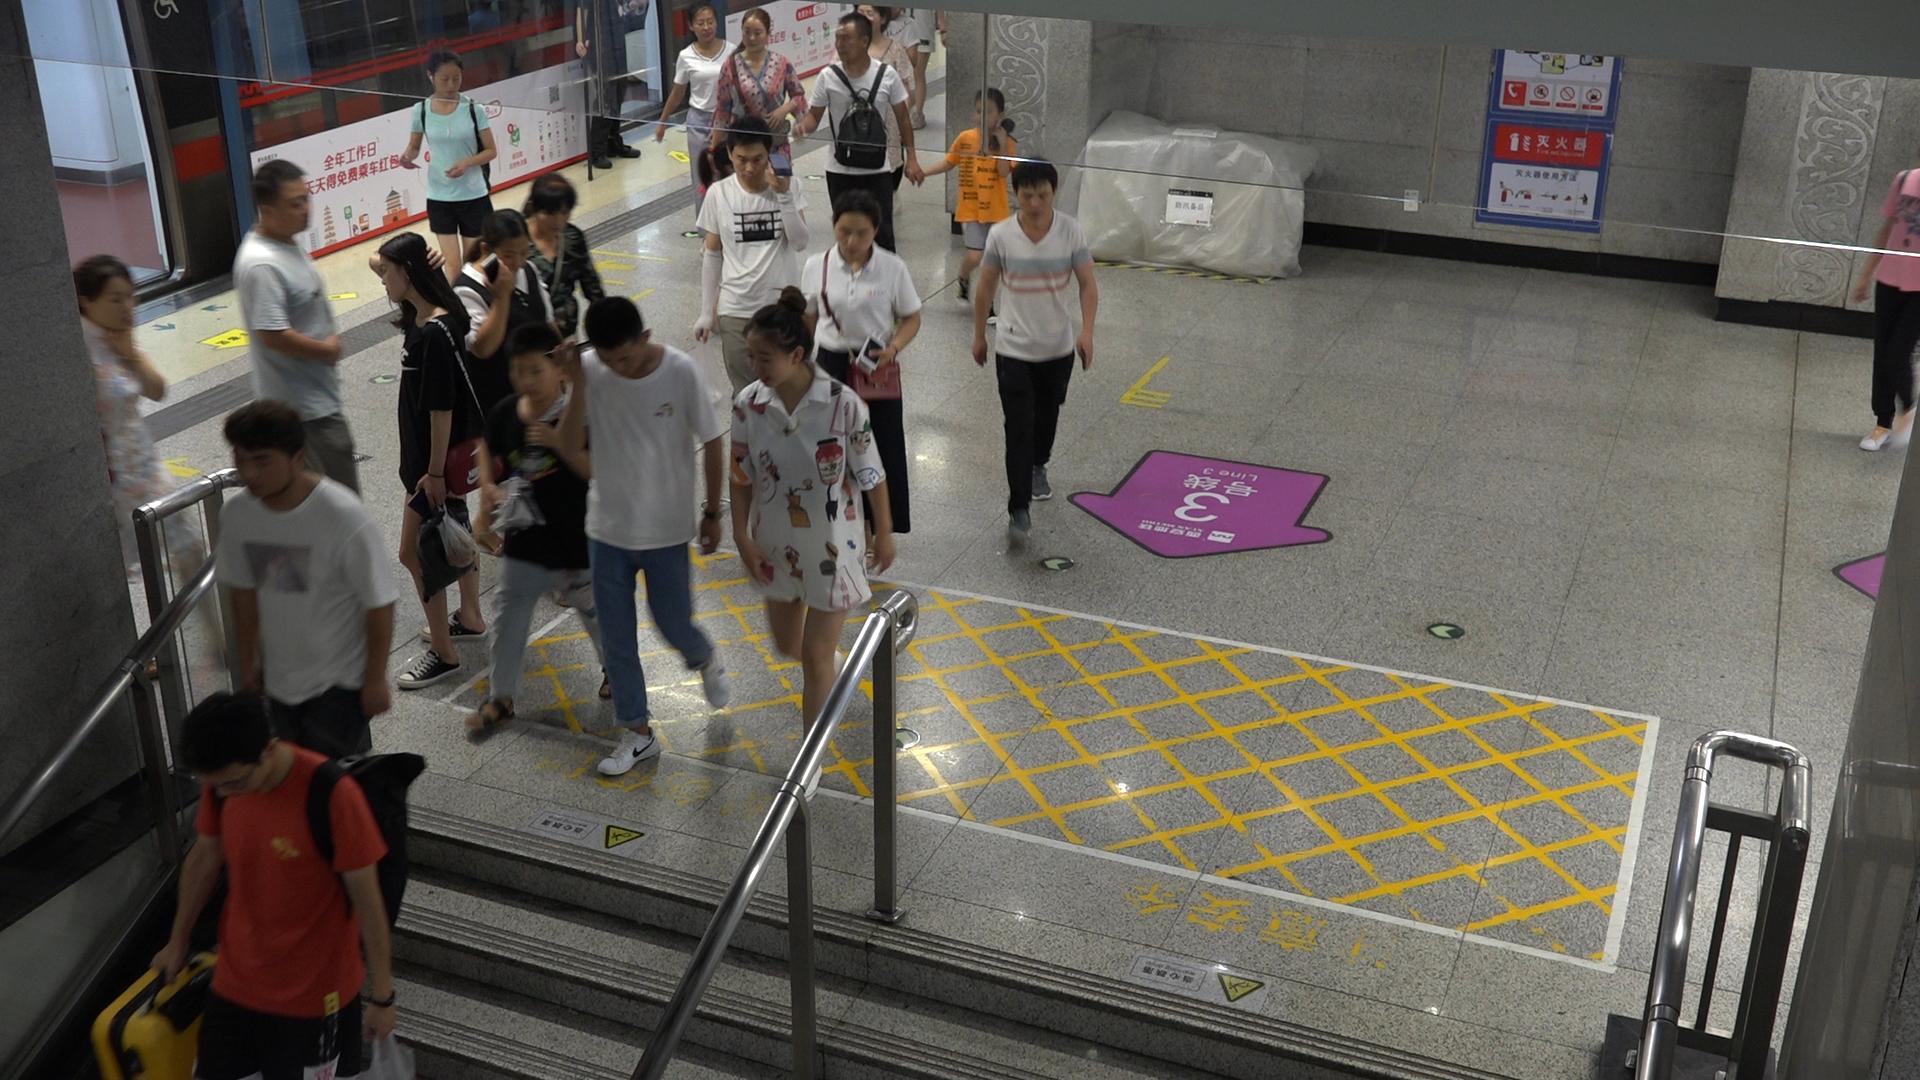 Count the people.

19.